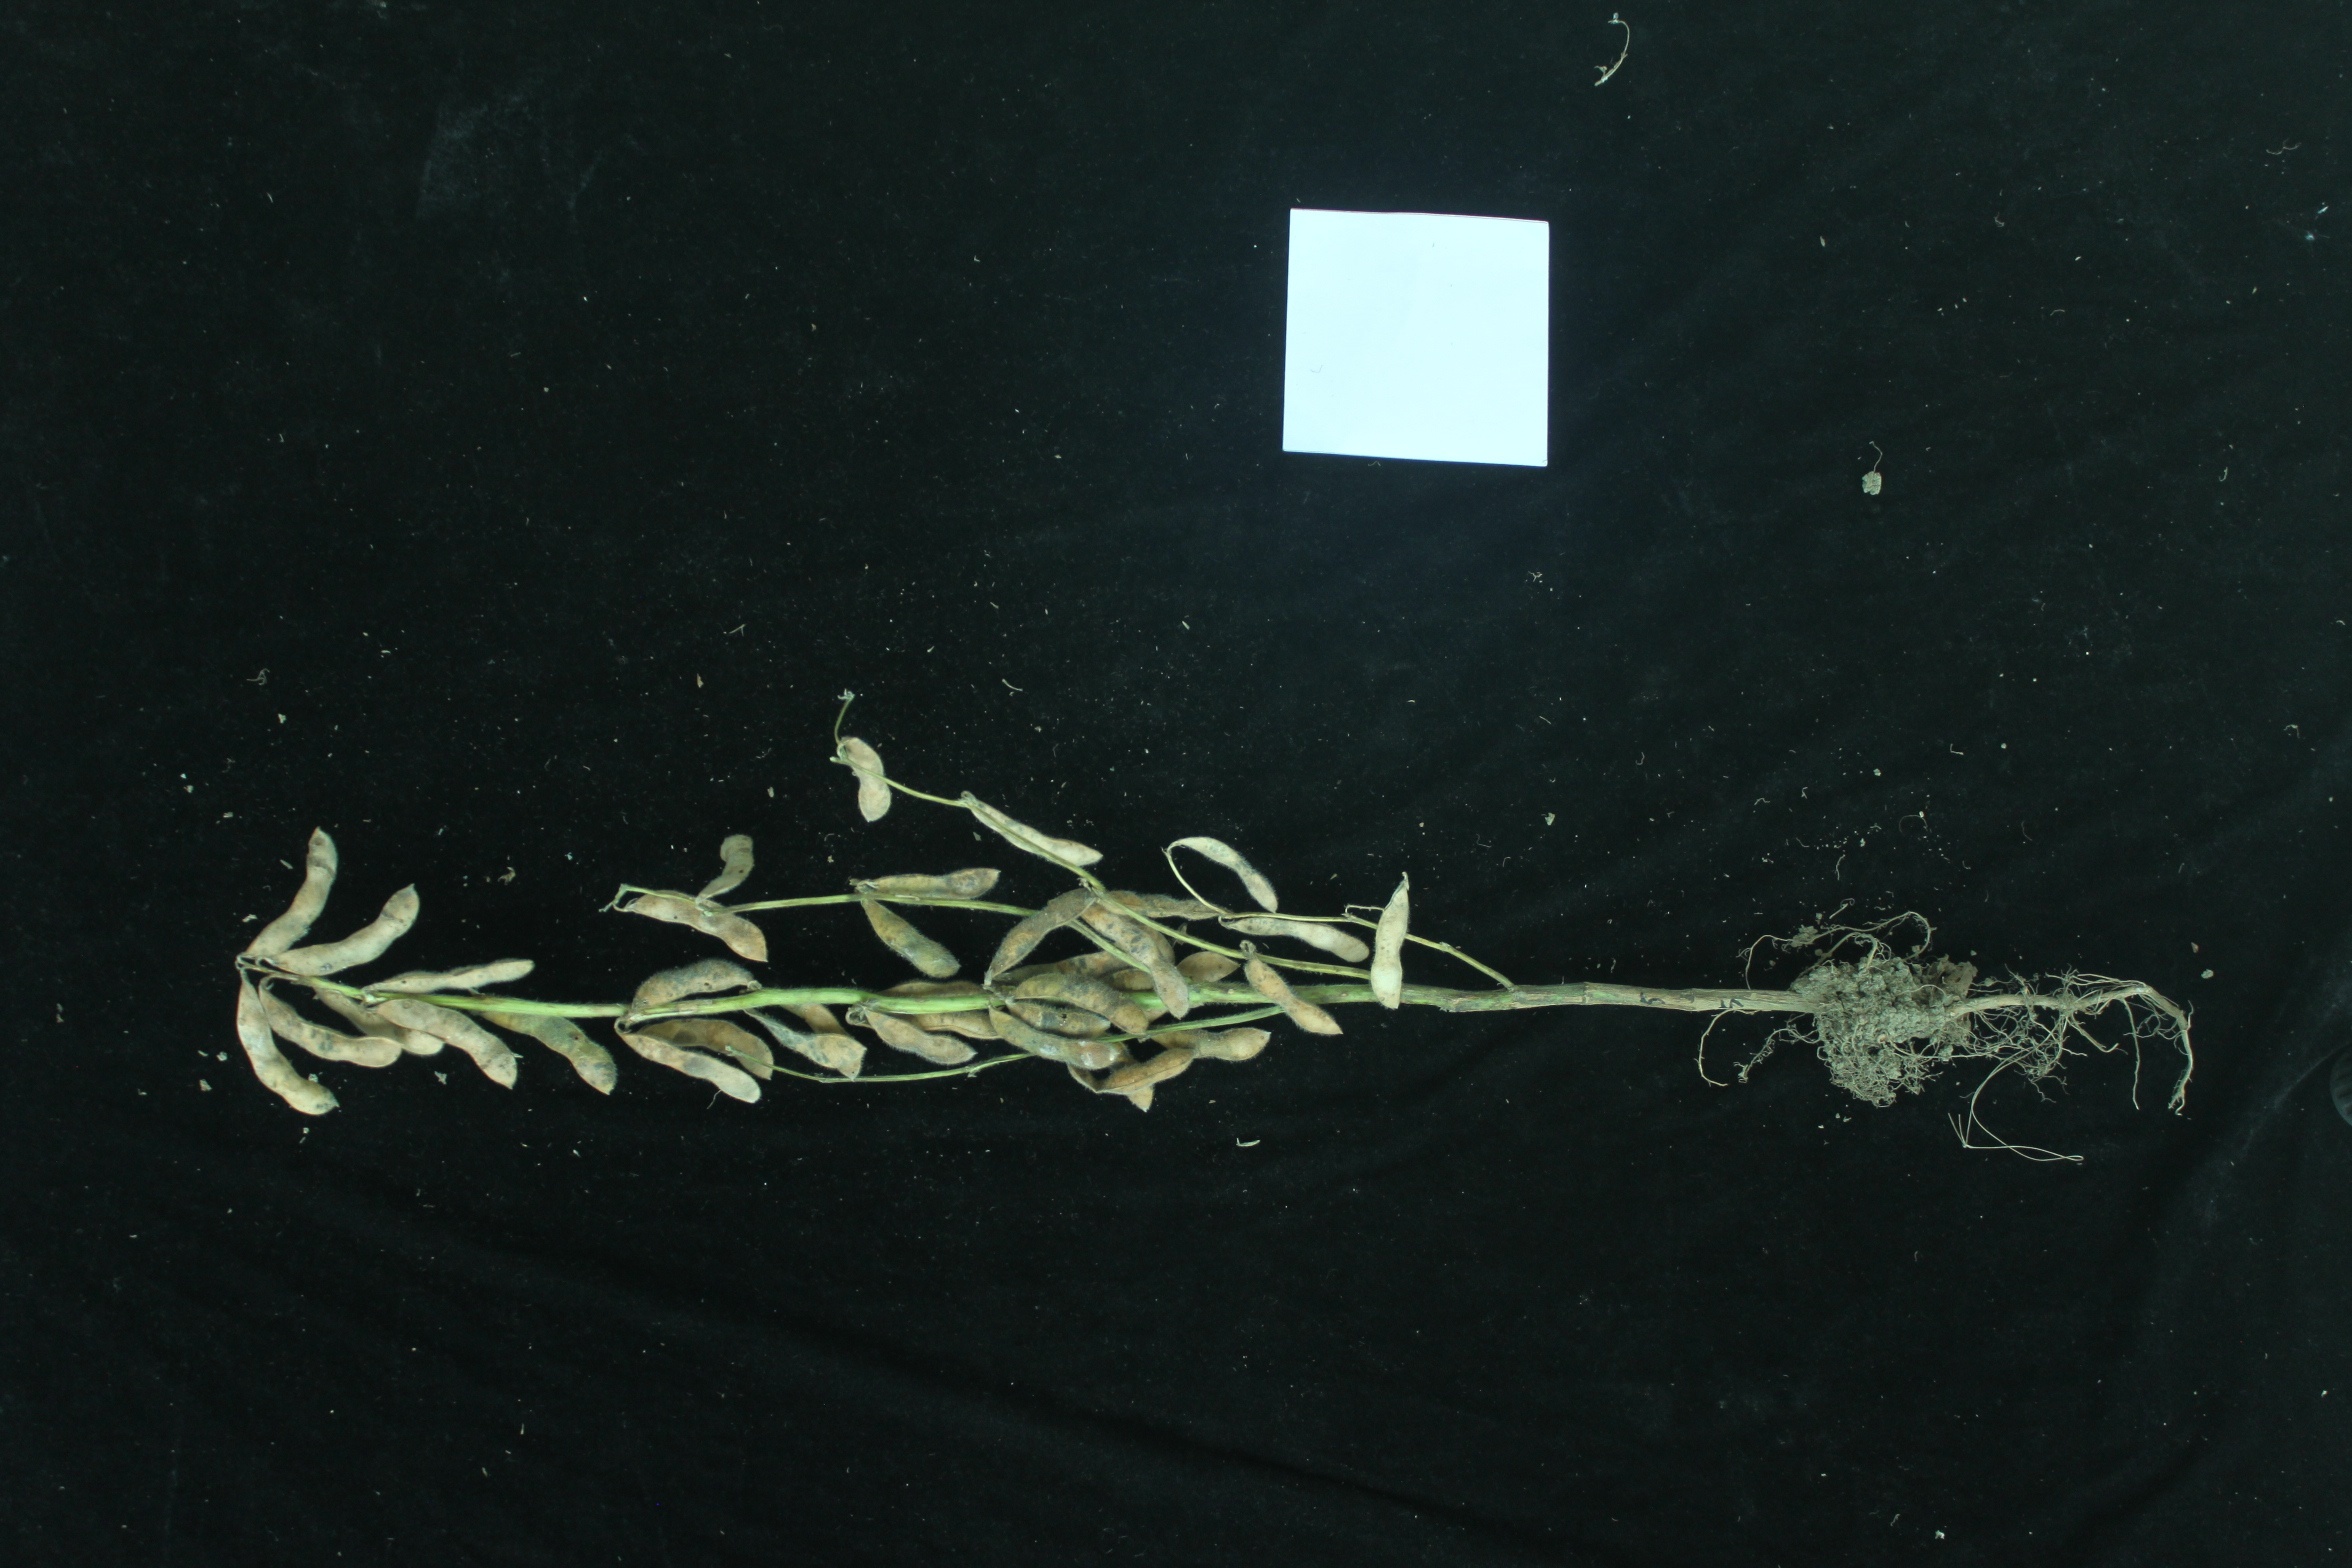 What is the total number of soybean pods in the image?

37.